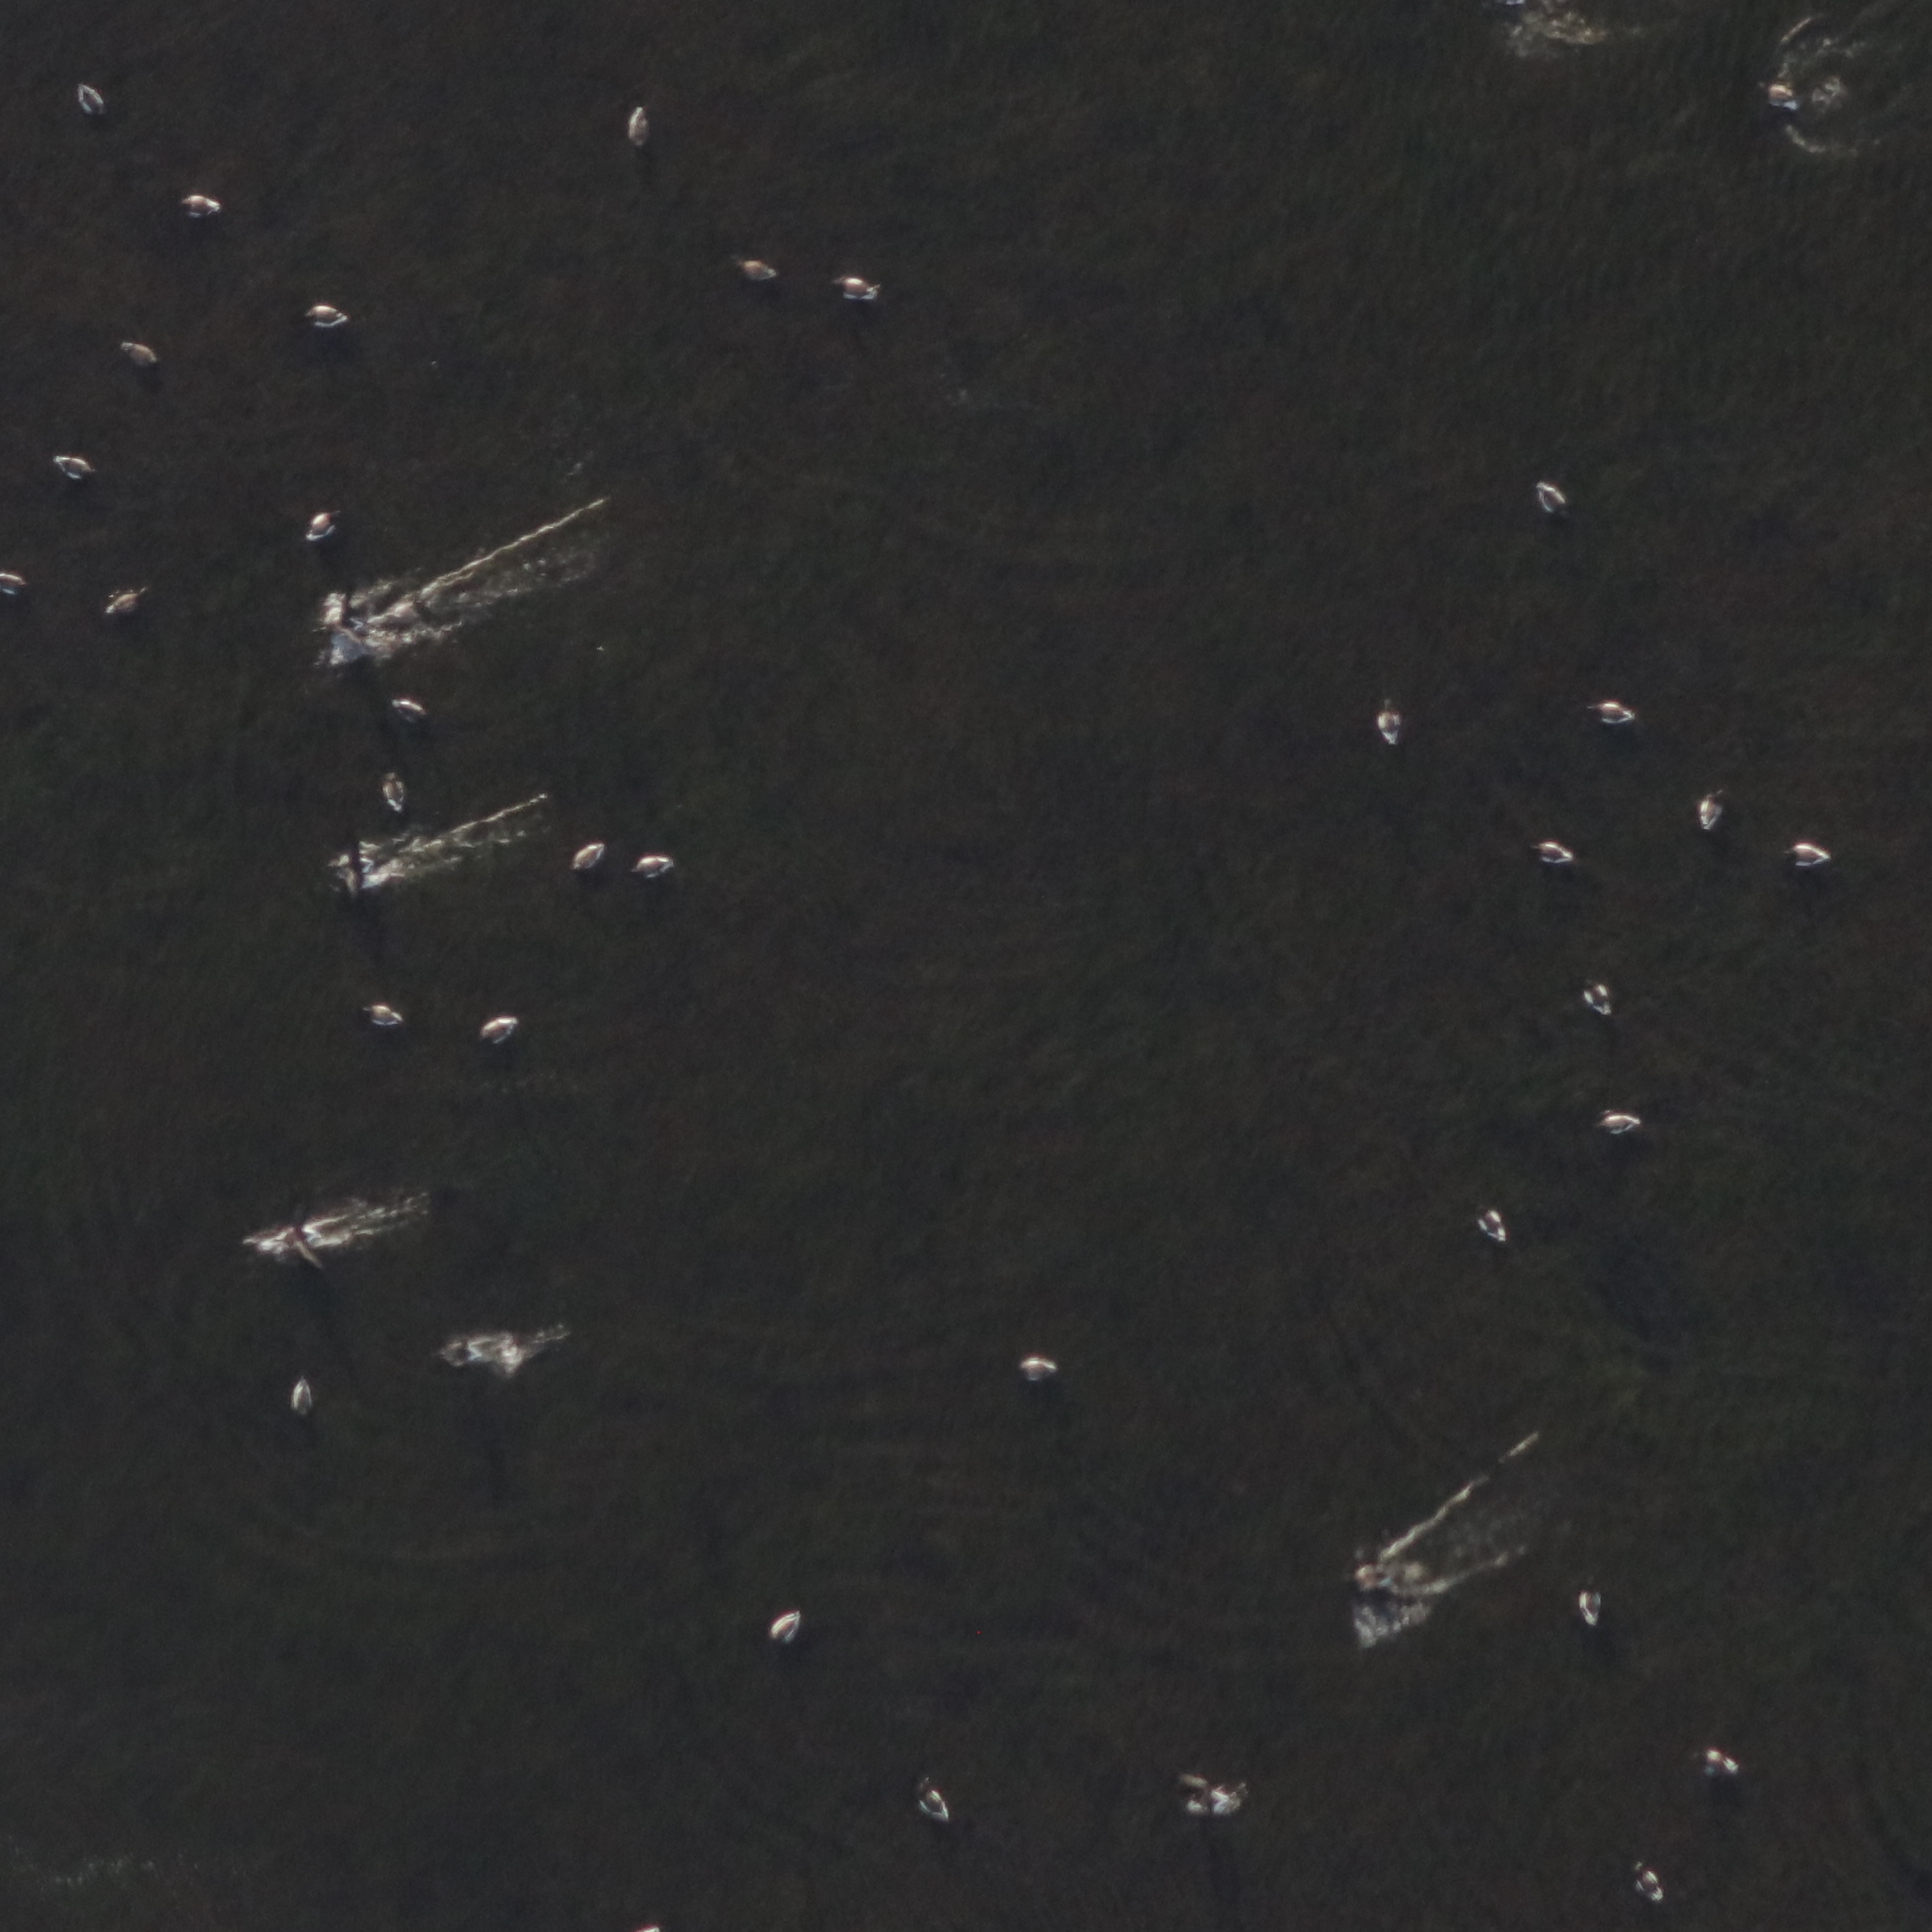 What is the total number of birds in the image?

39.